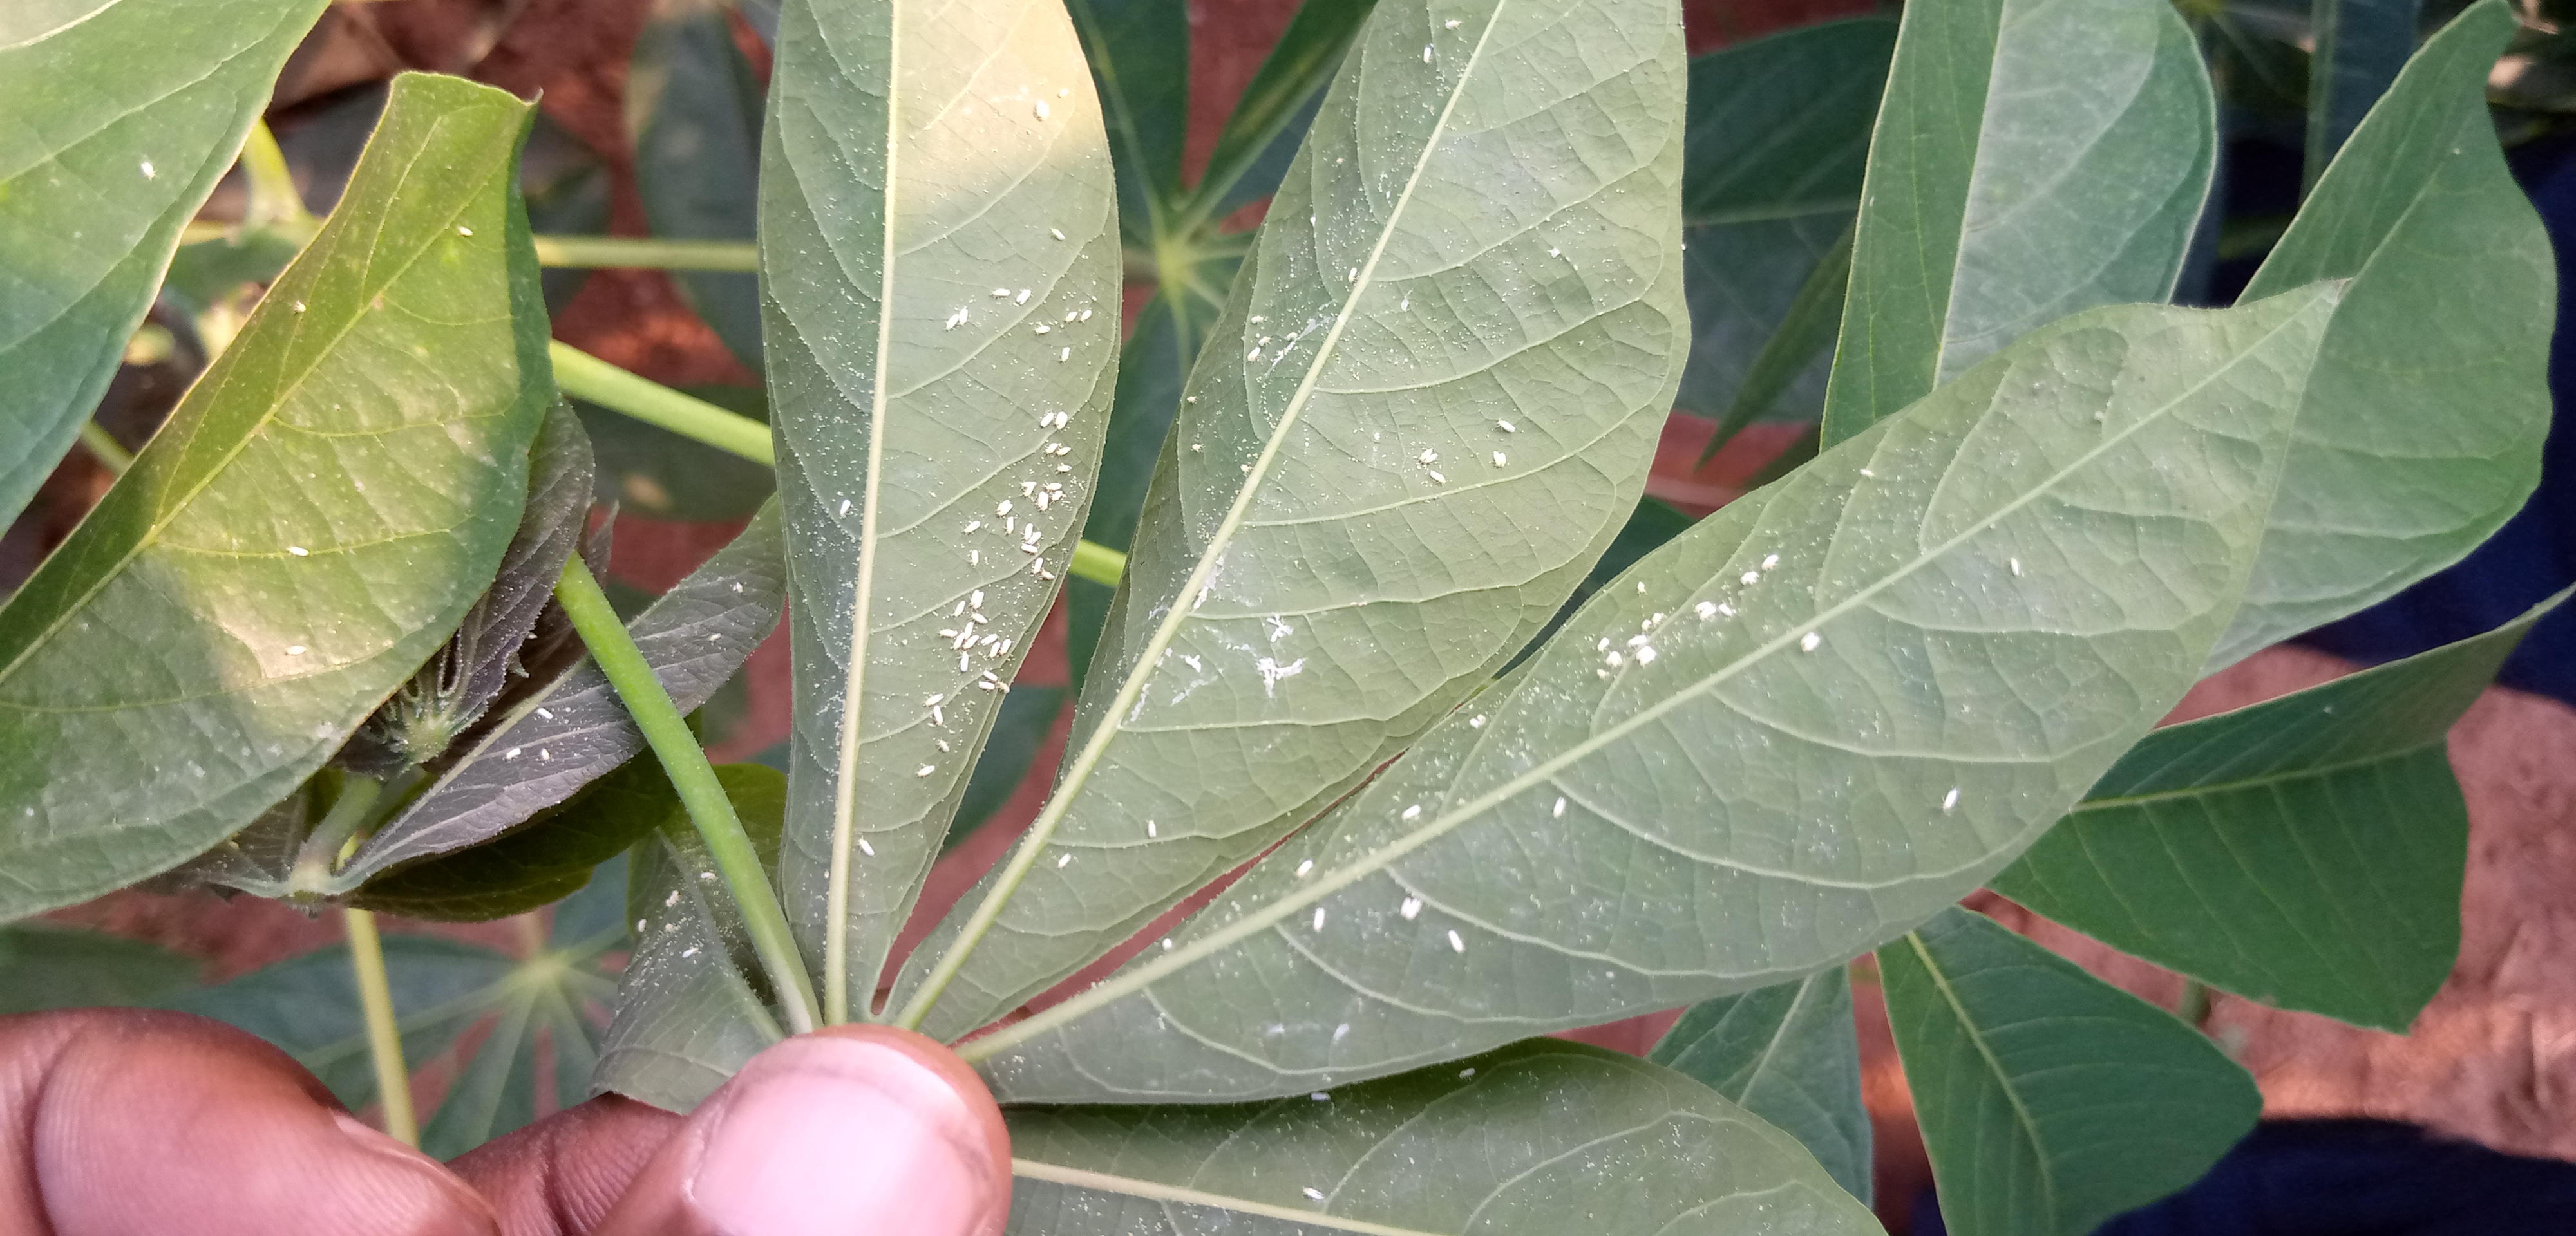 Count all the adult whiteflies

121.